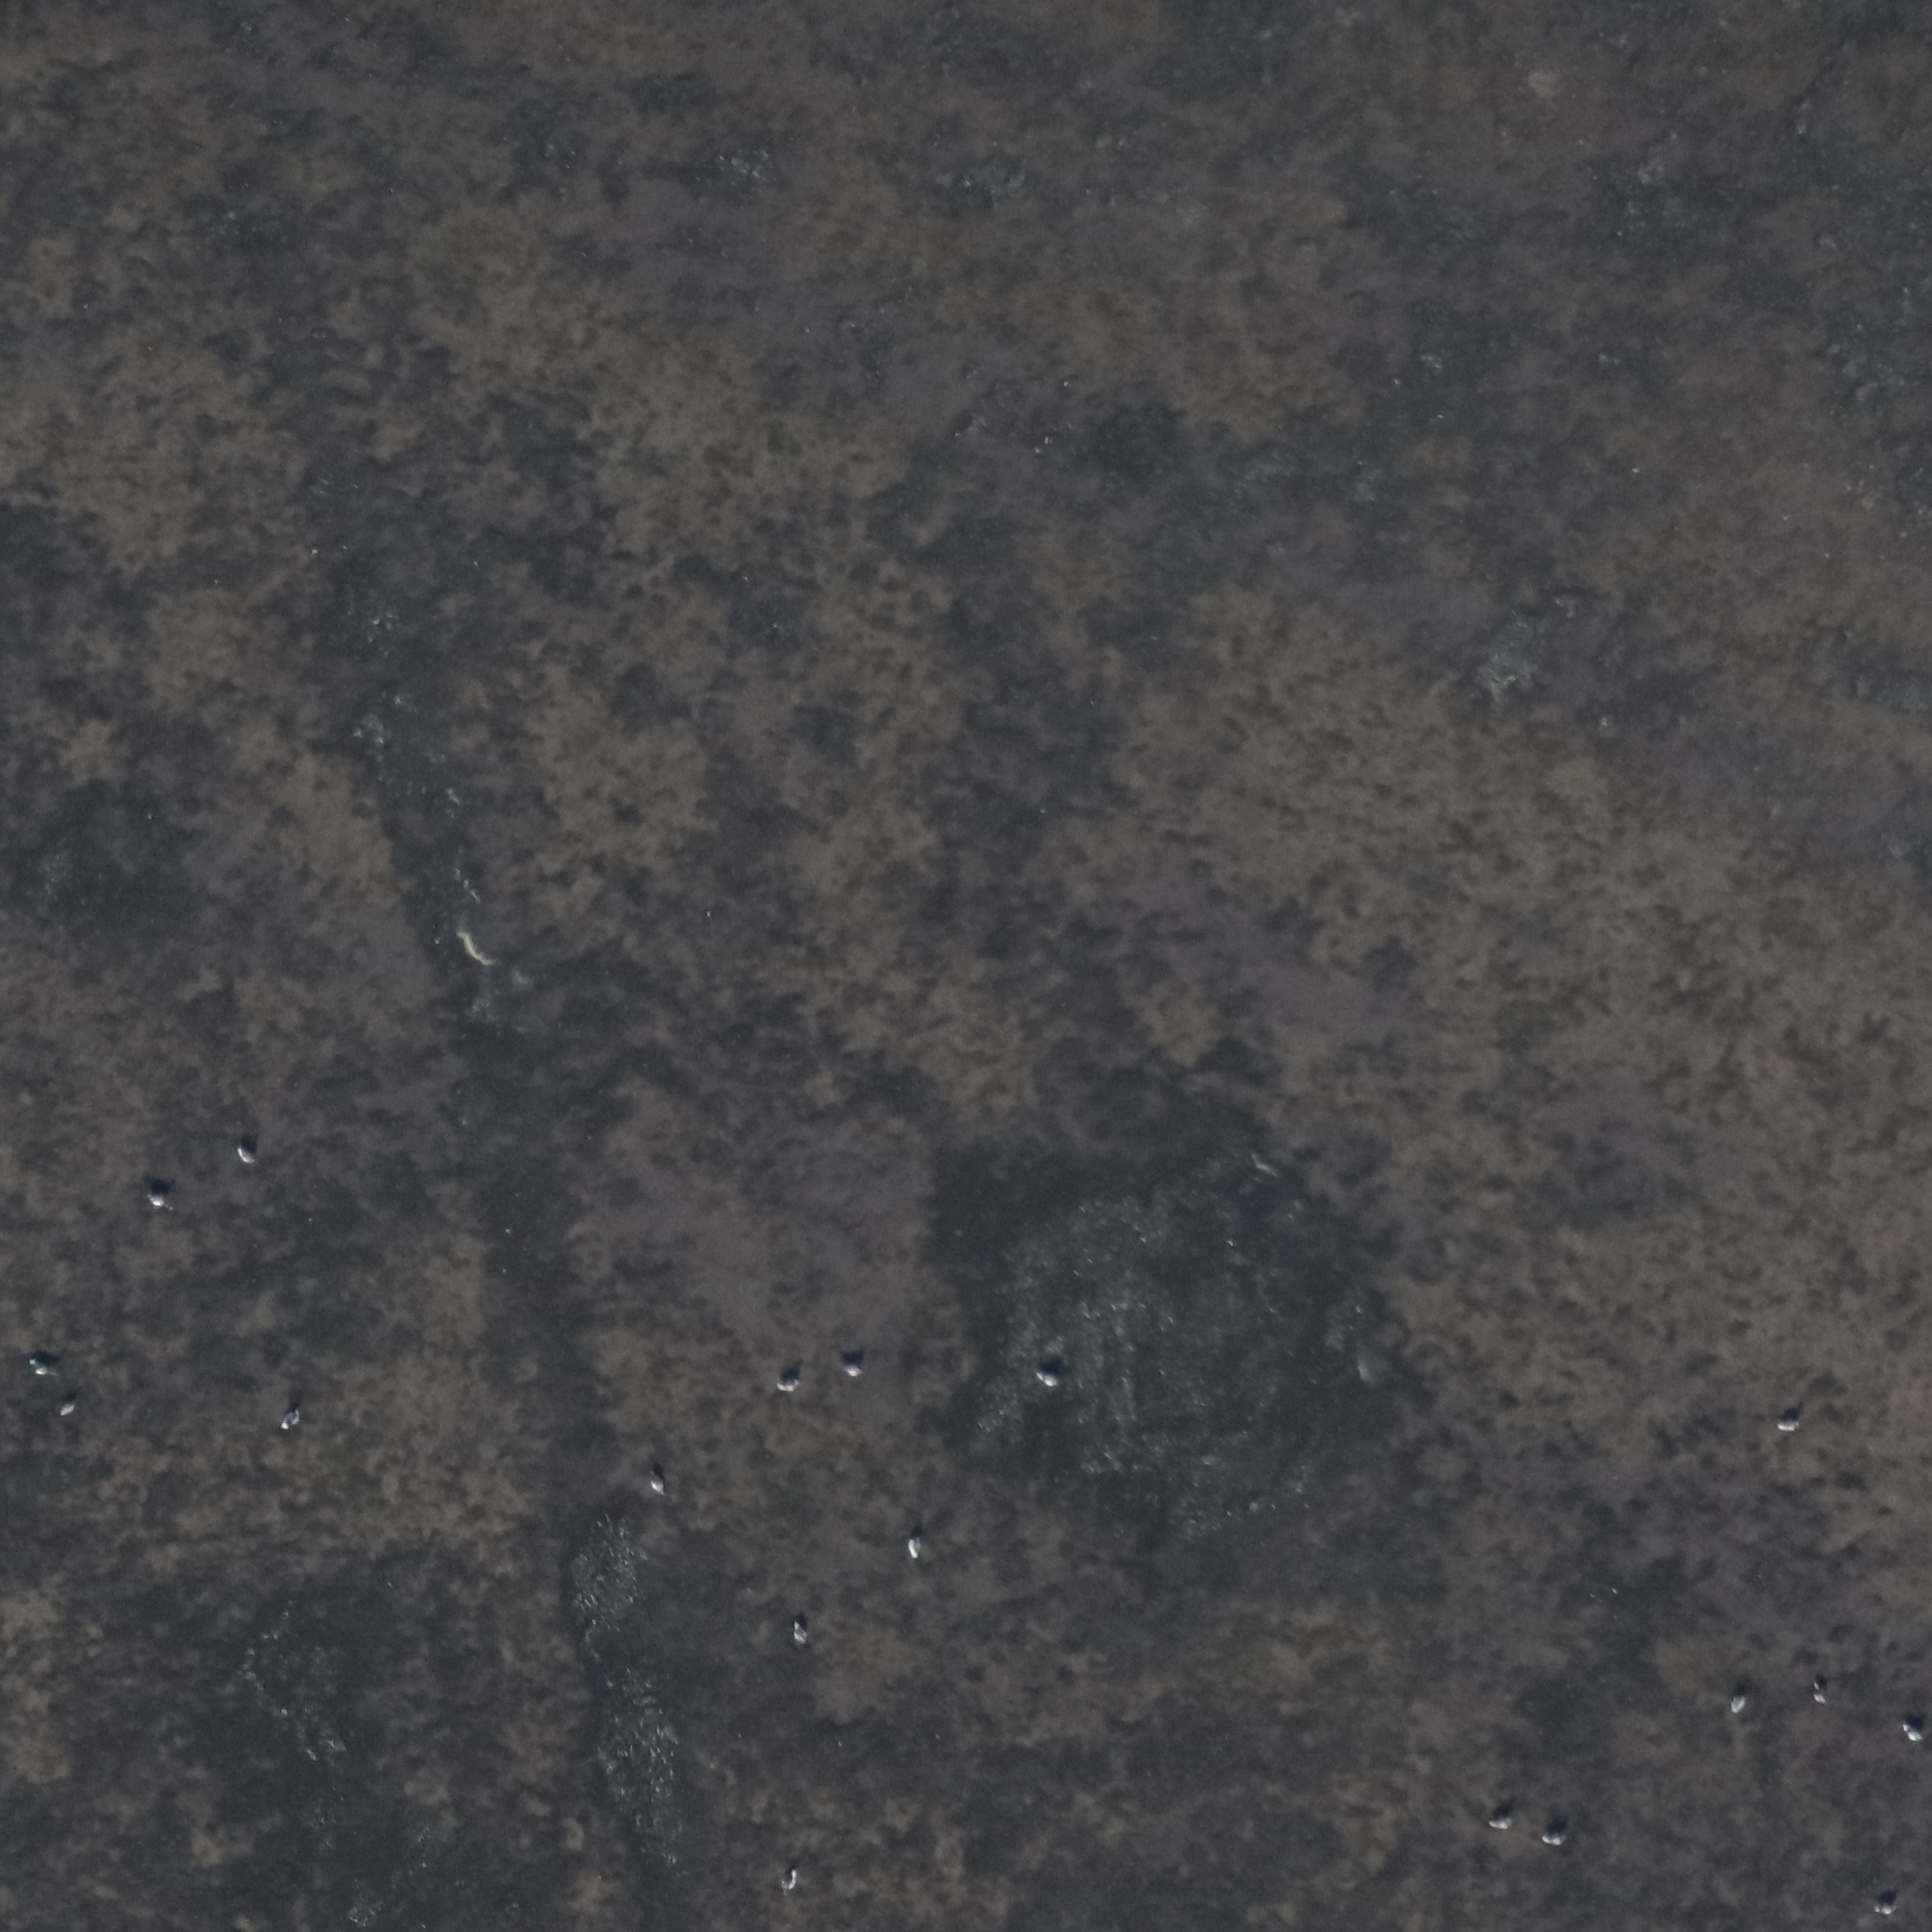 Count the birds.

19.